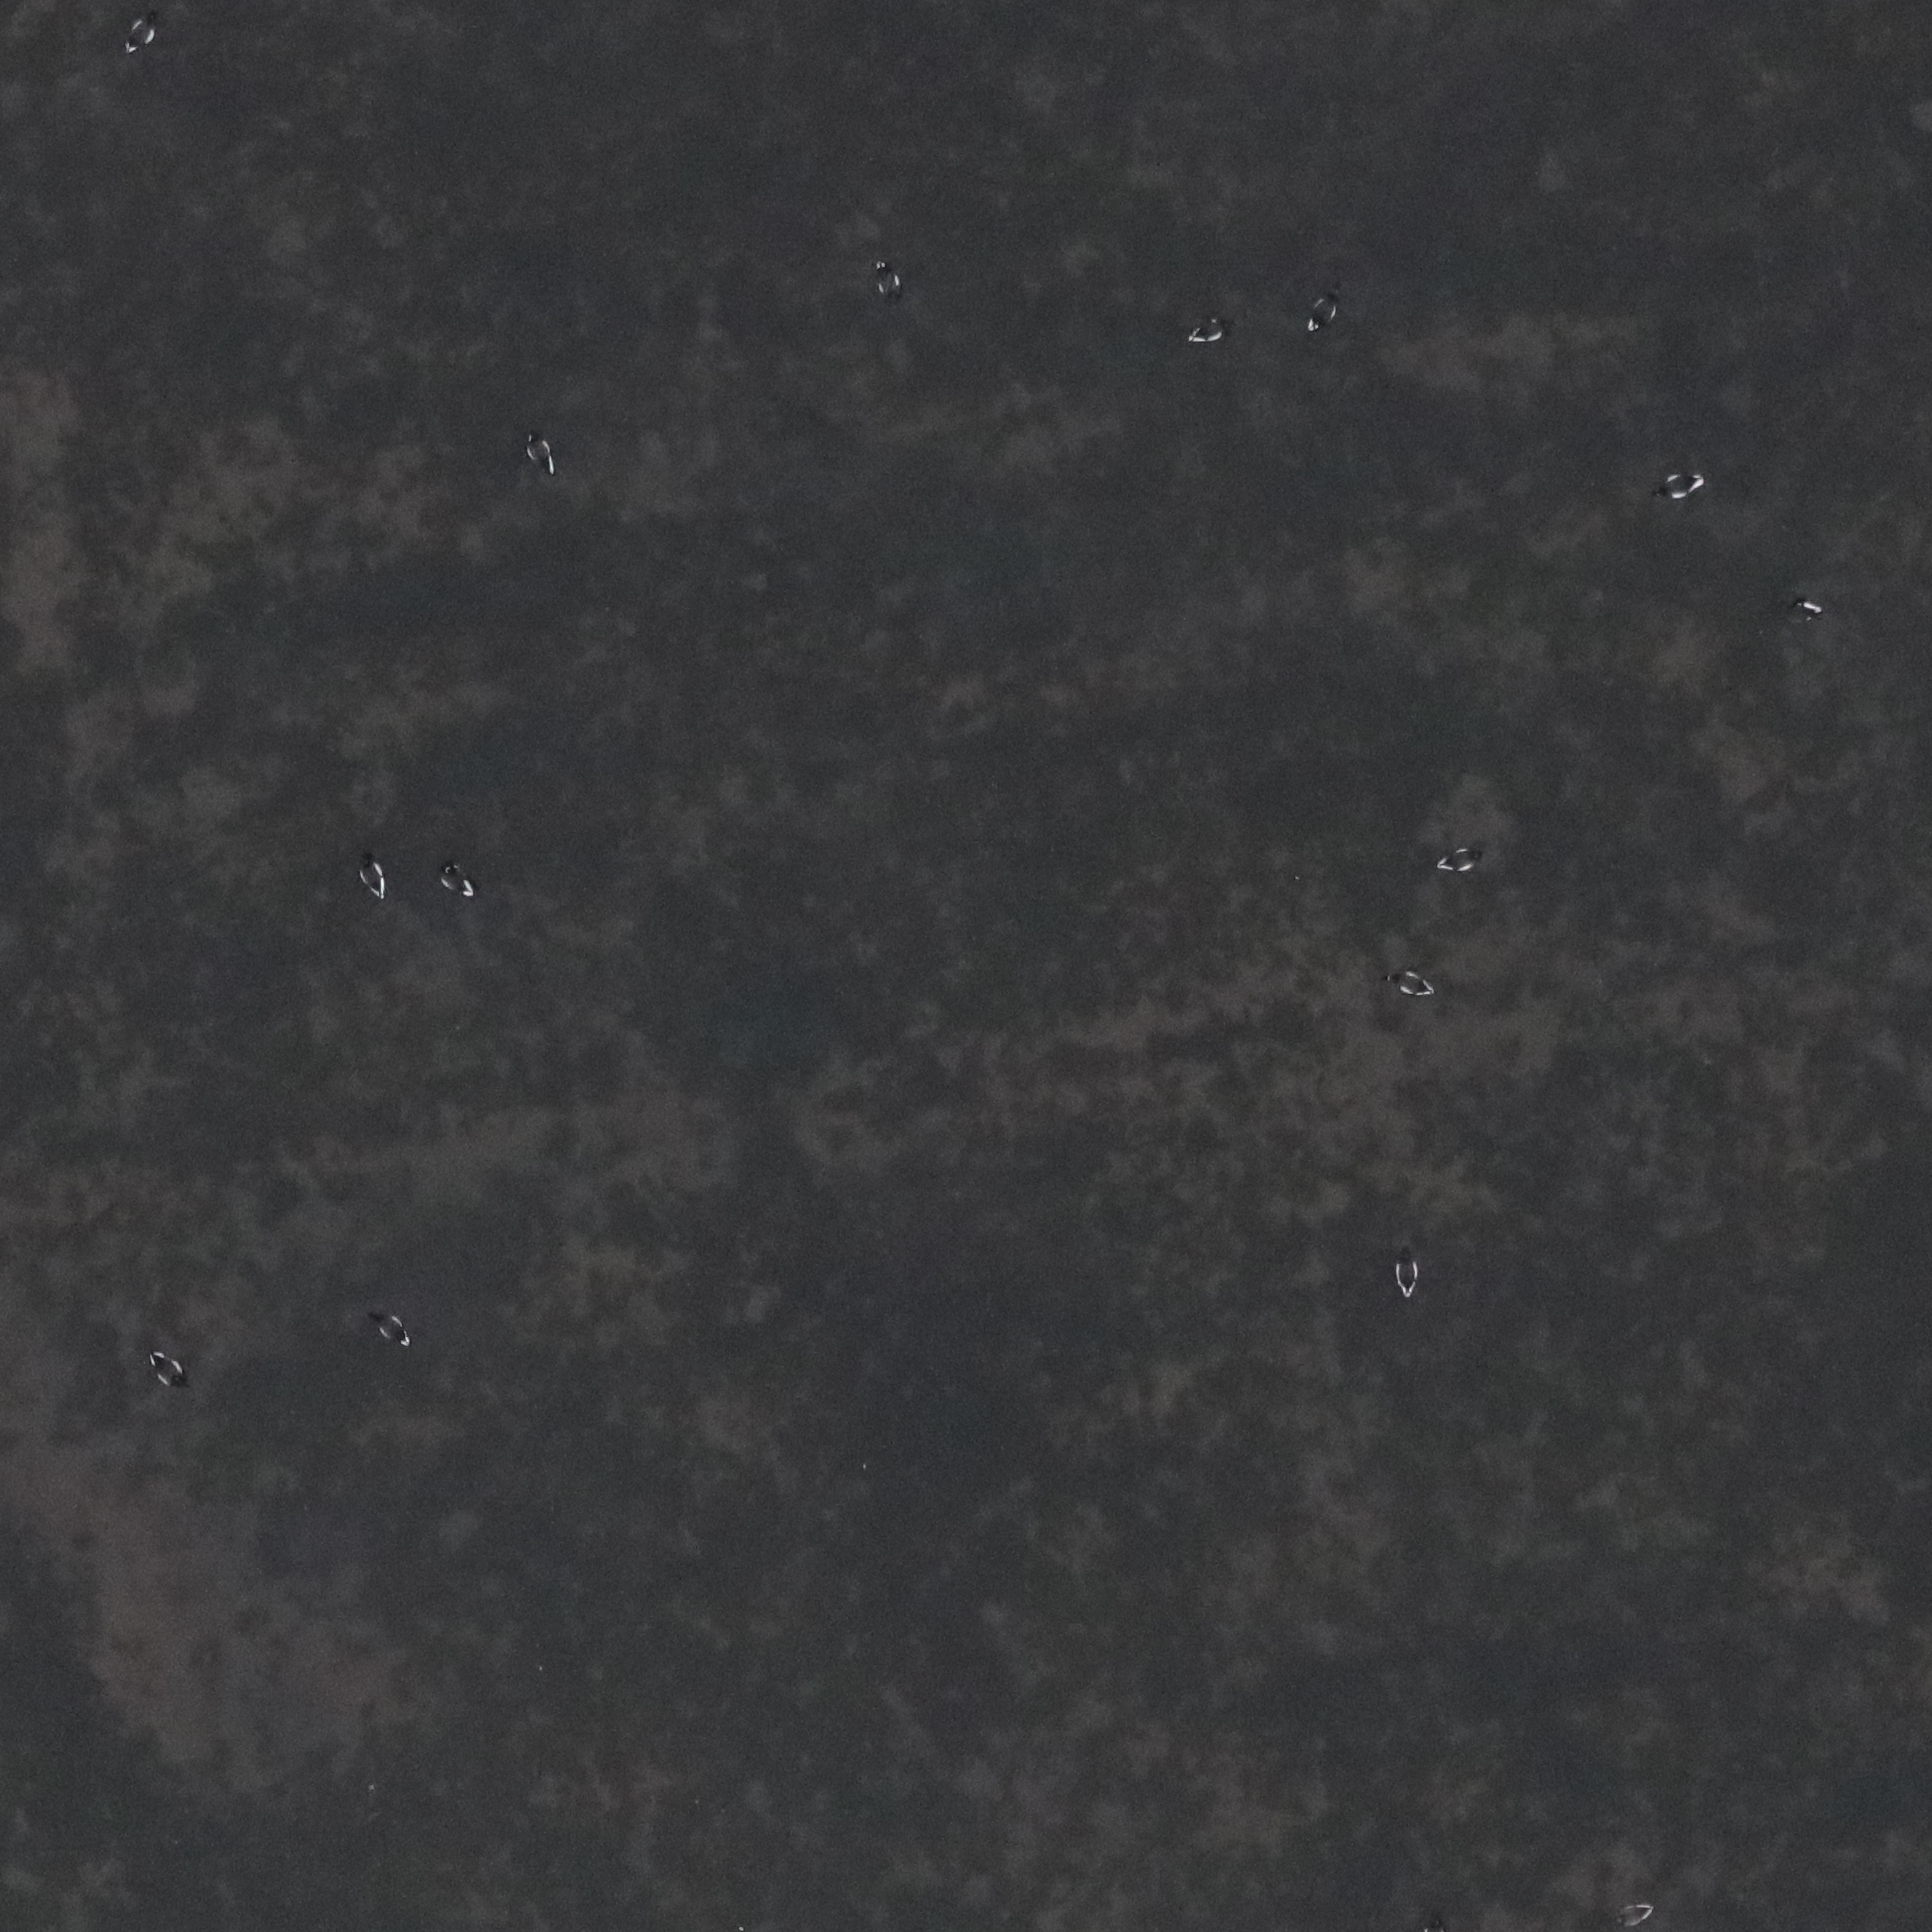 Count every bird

15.